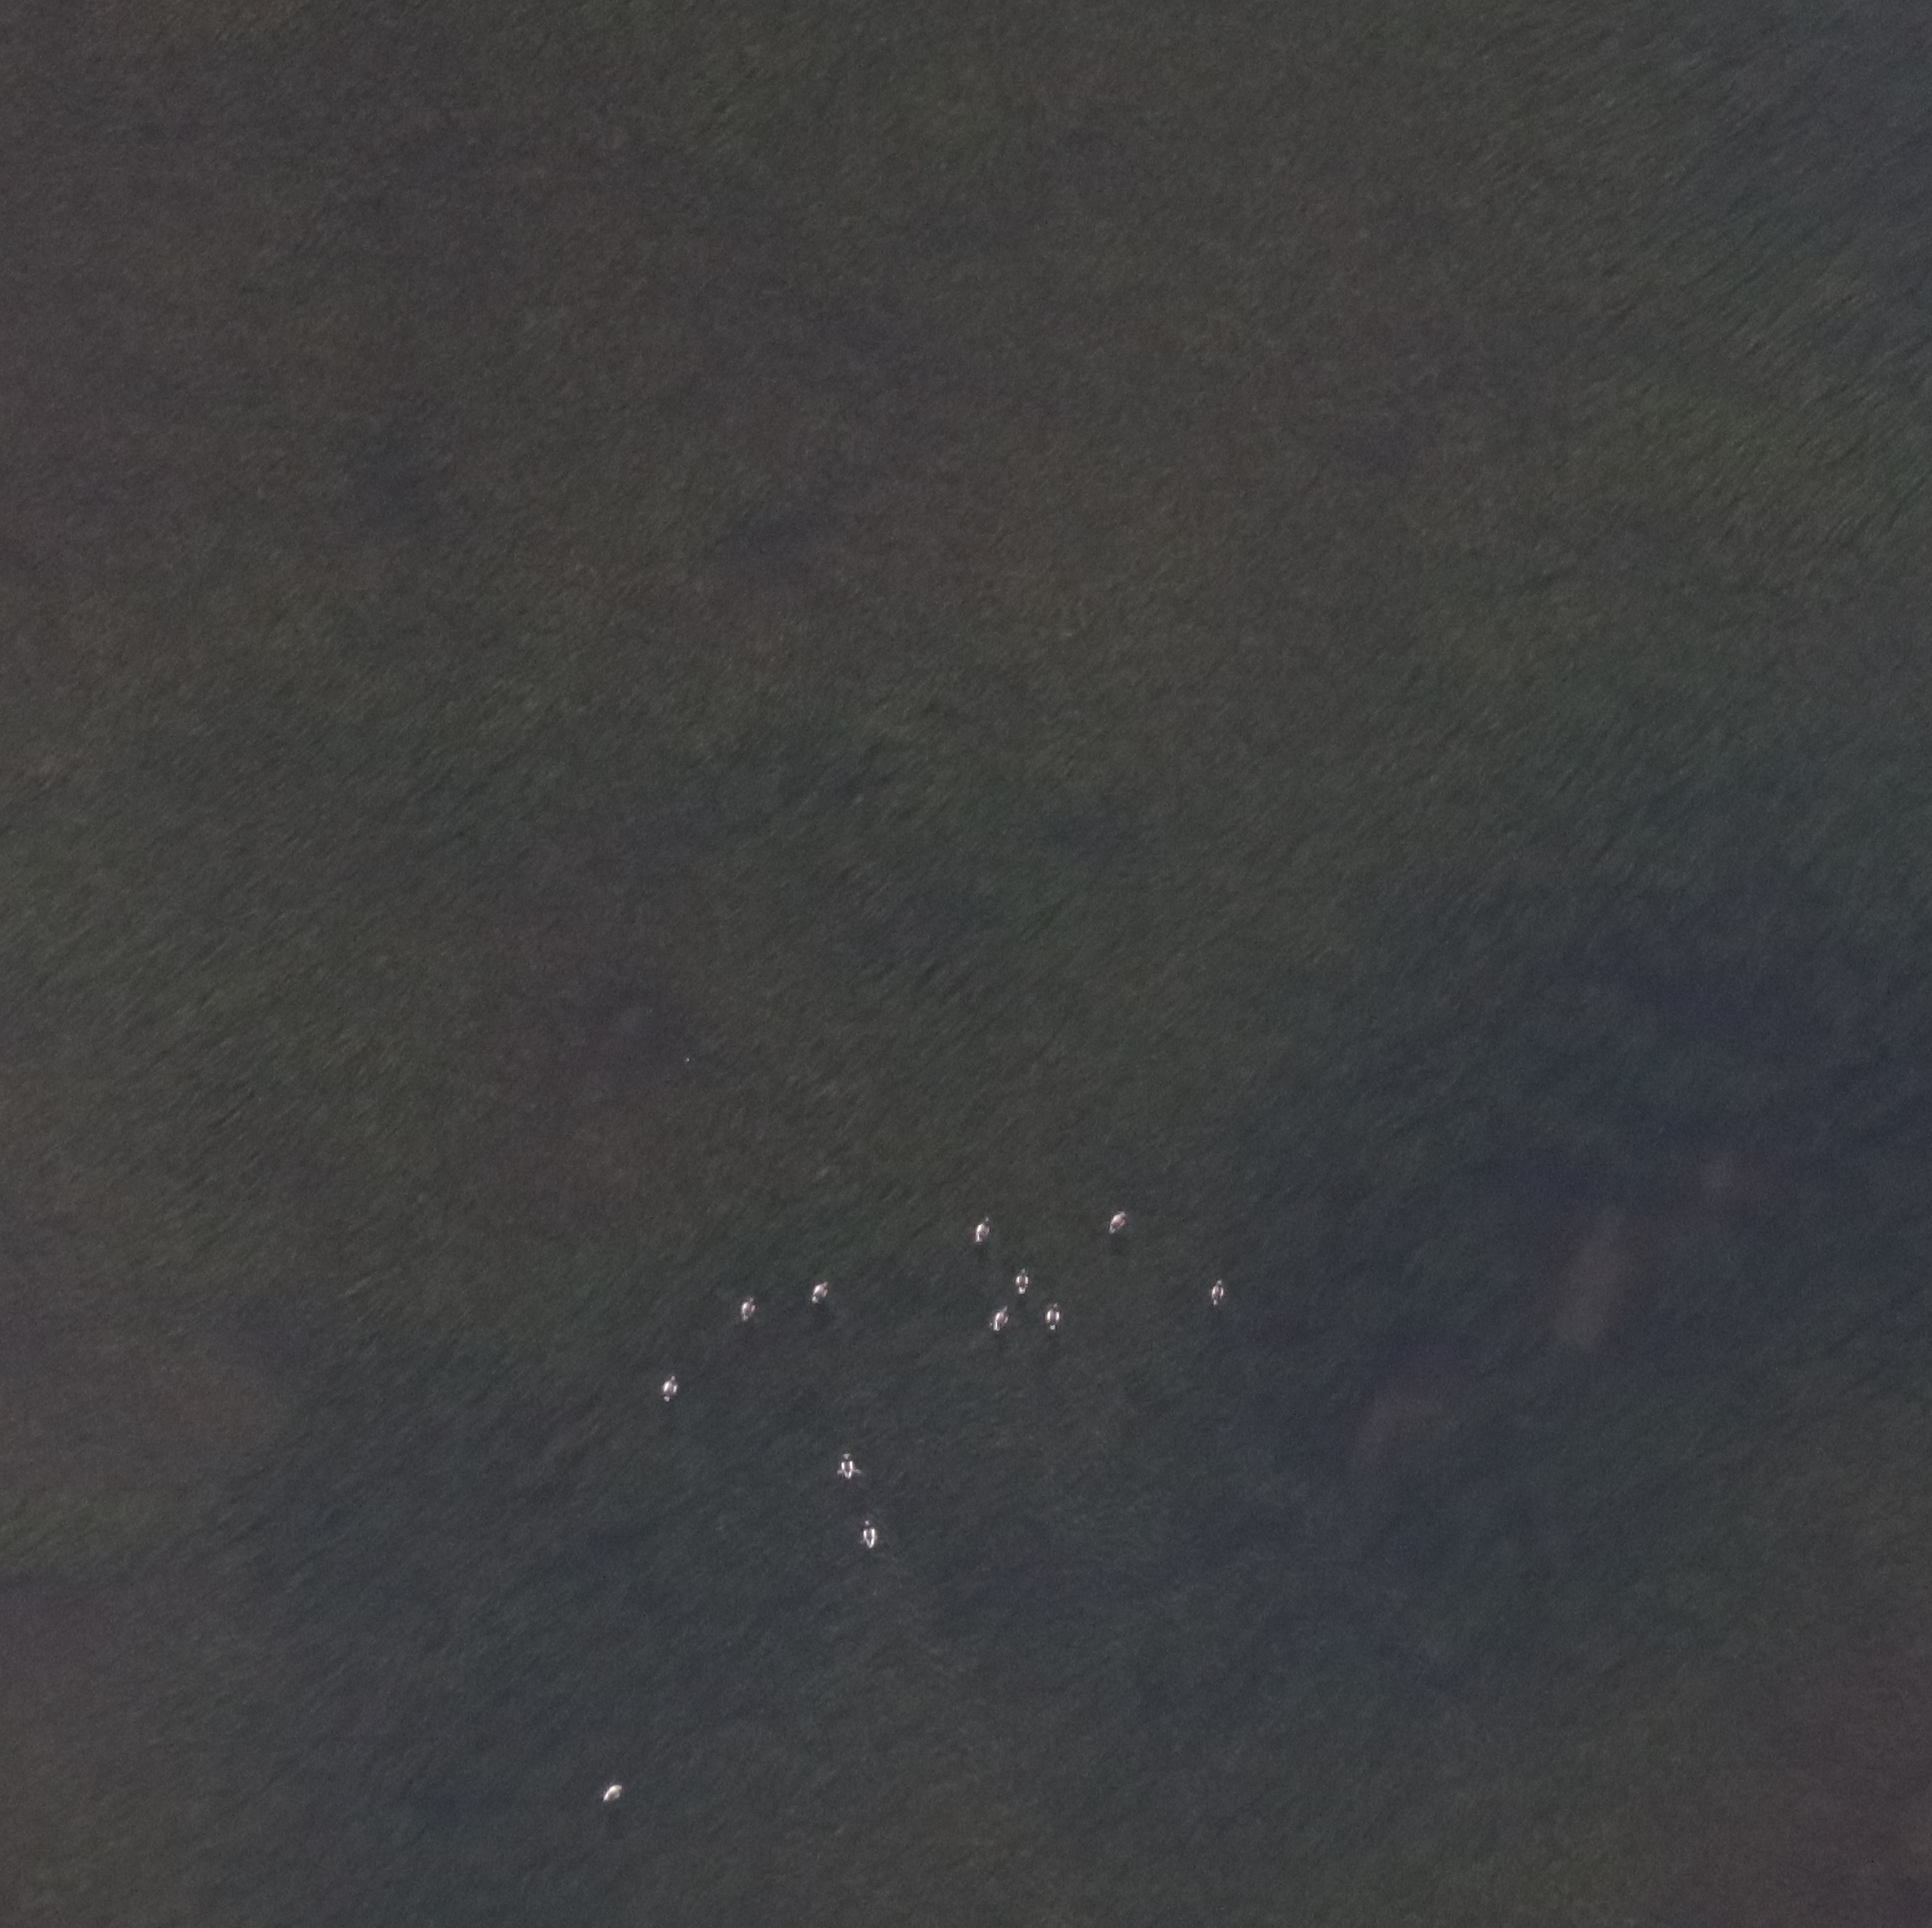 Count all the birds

12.